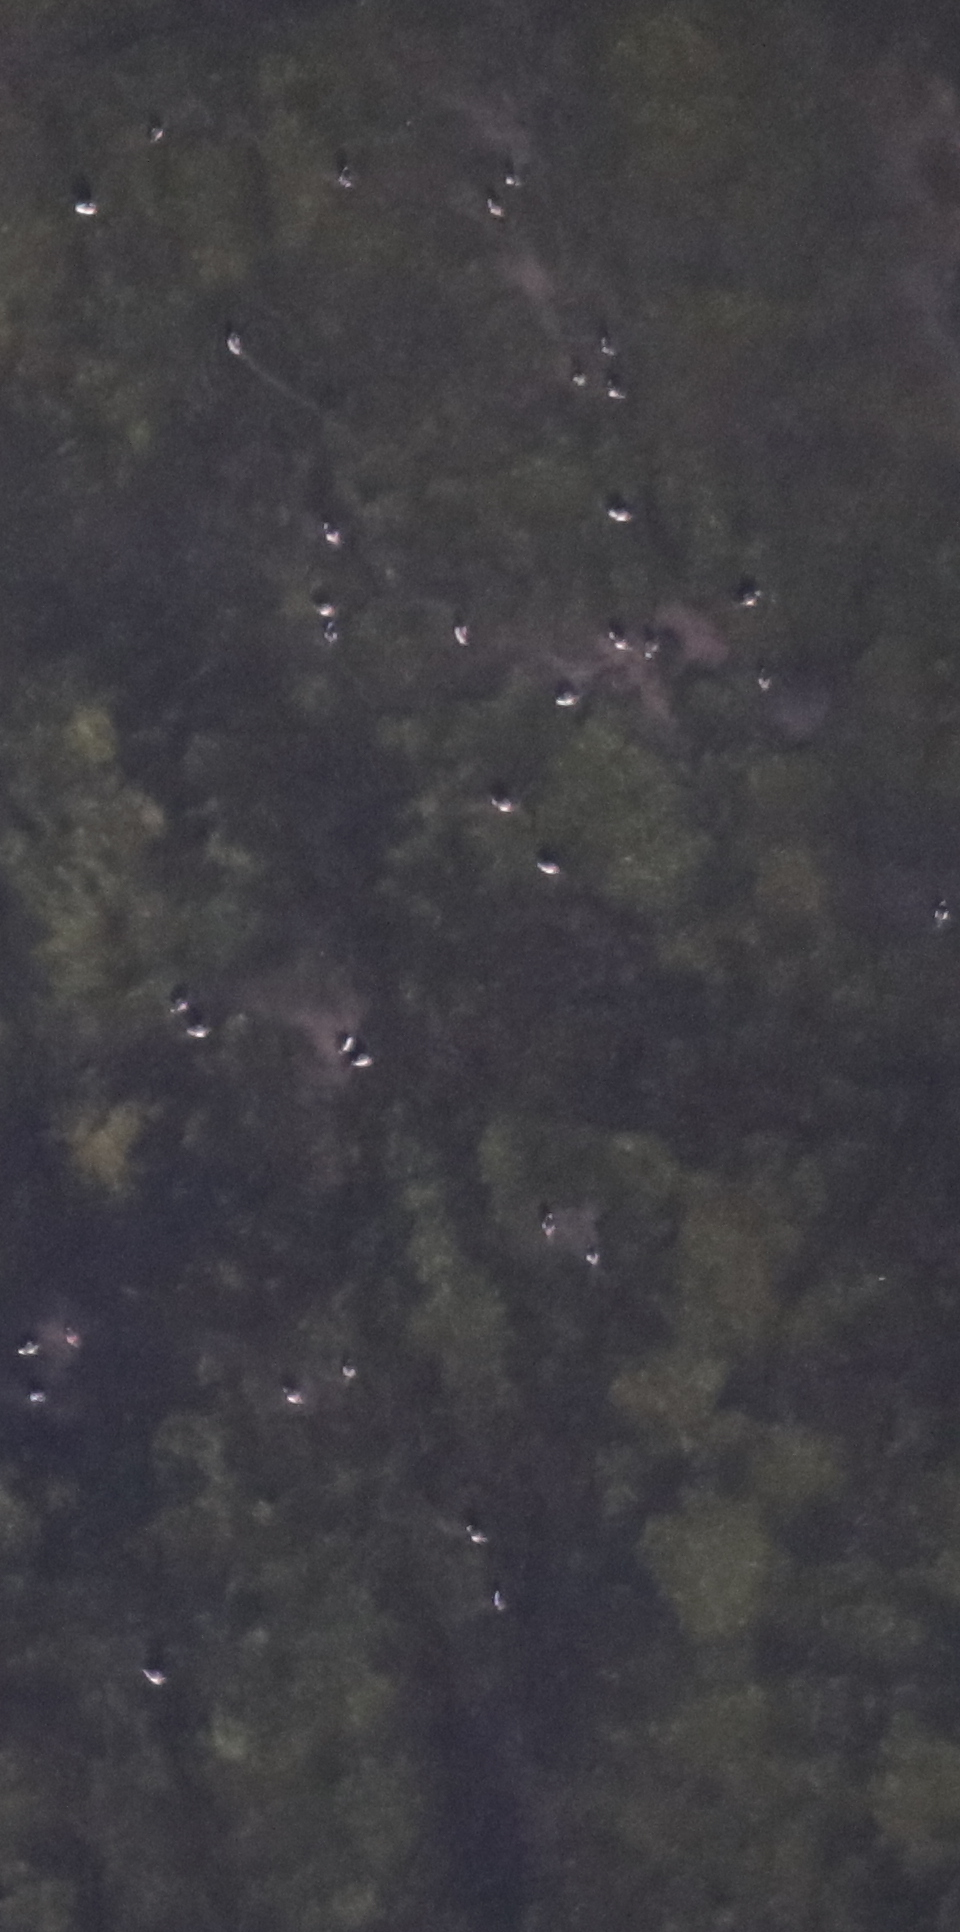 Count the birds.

36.